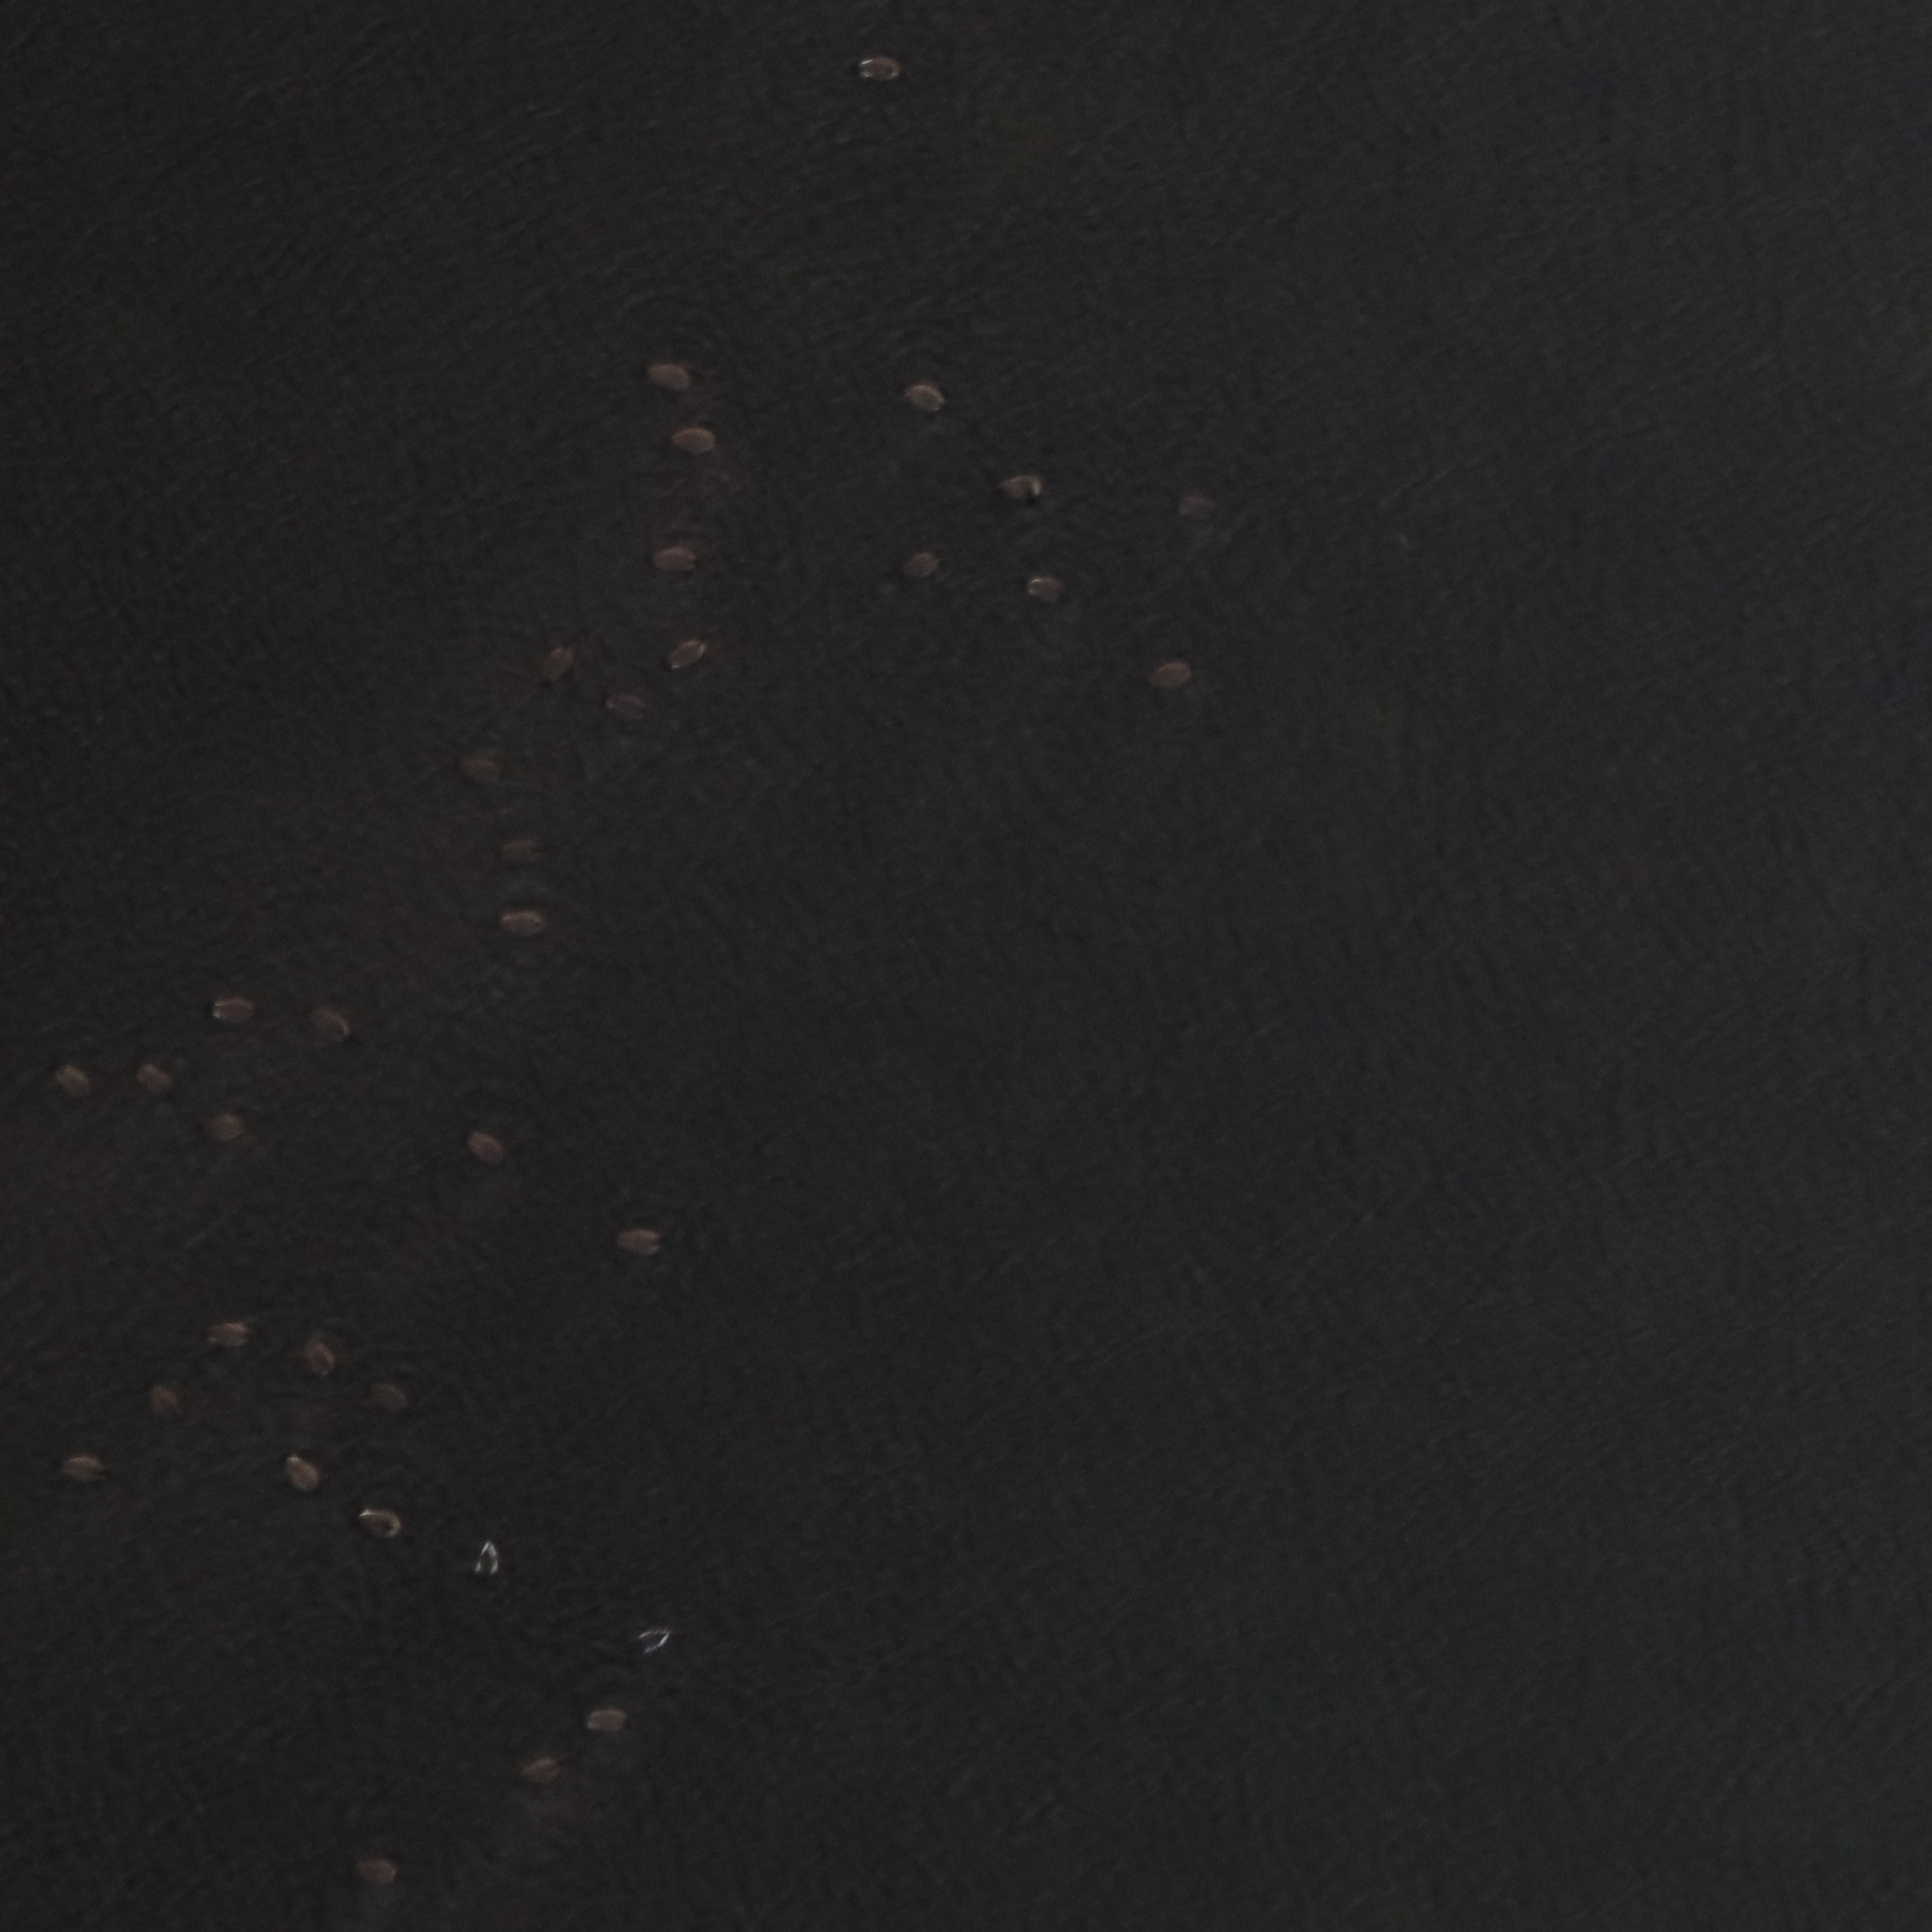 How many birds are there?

35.